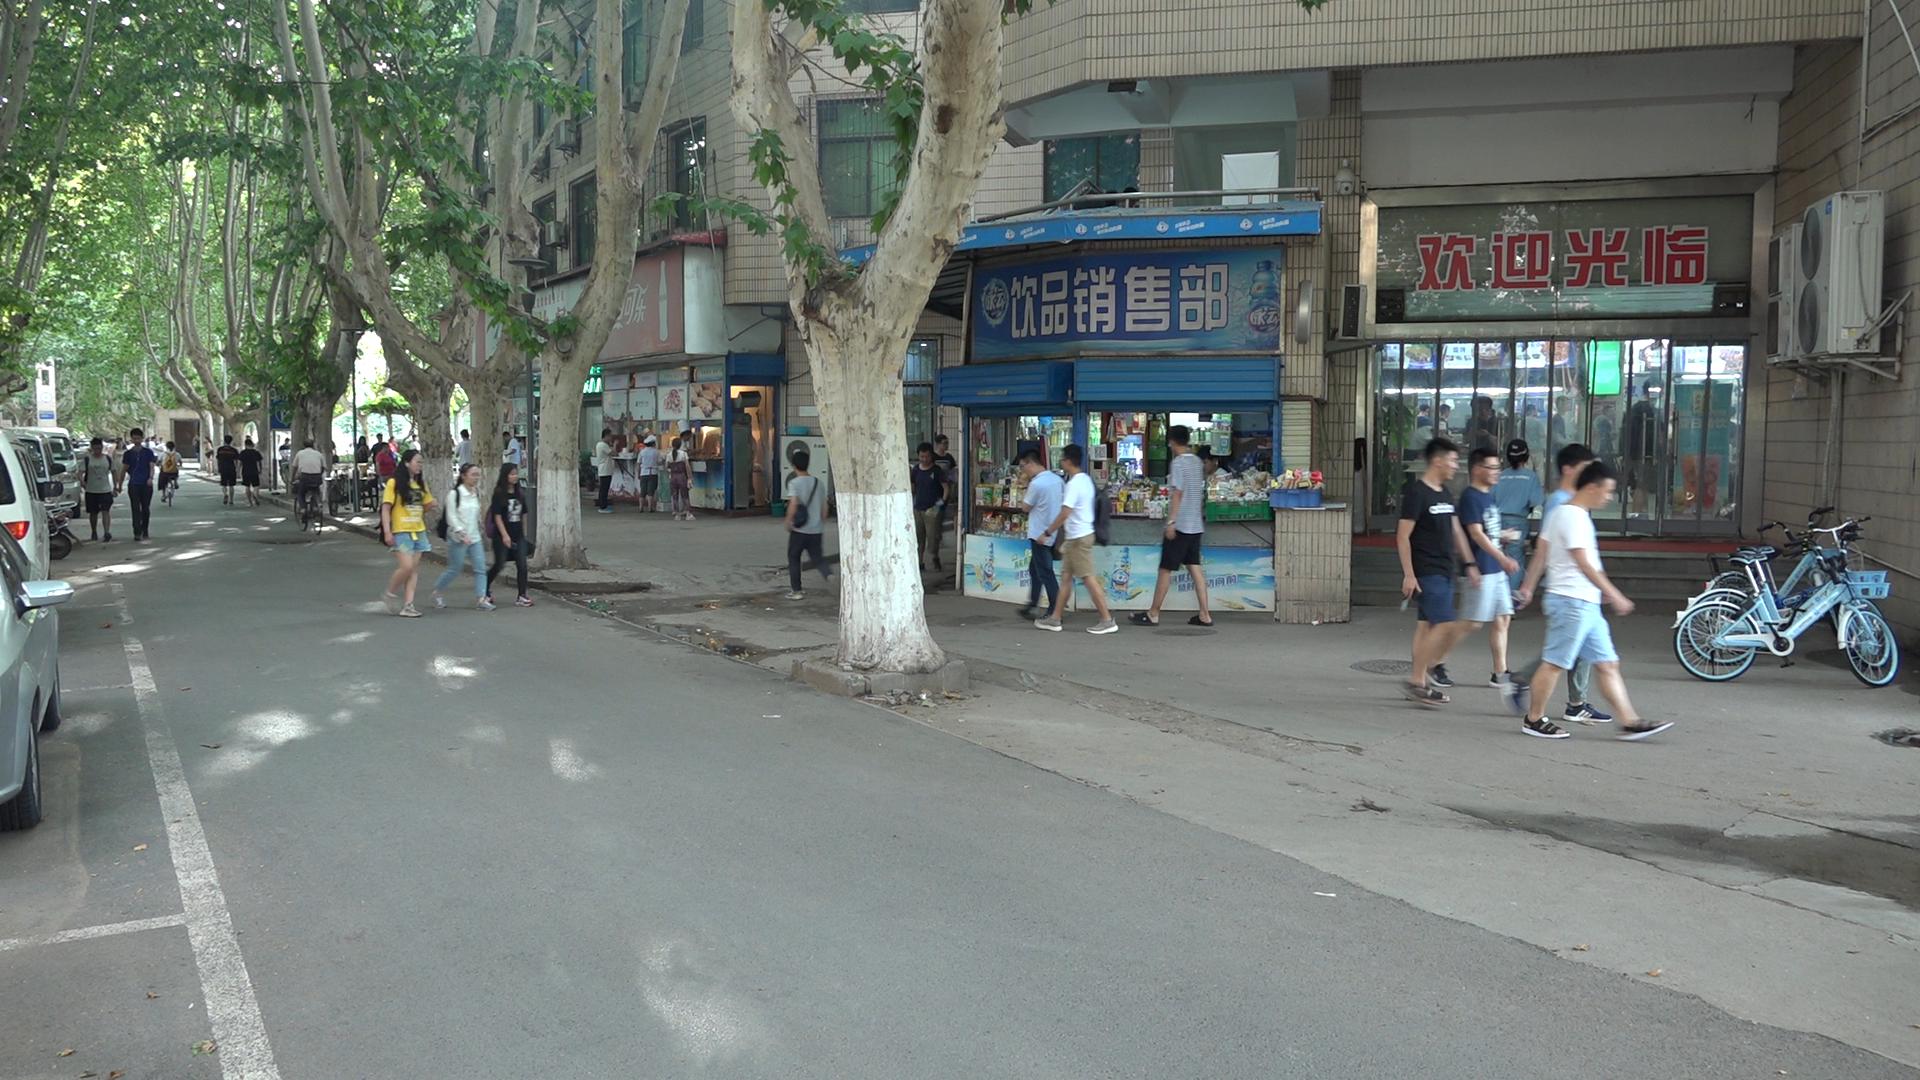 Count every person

44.